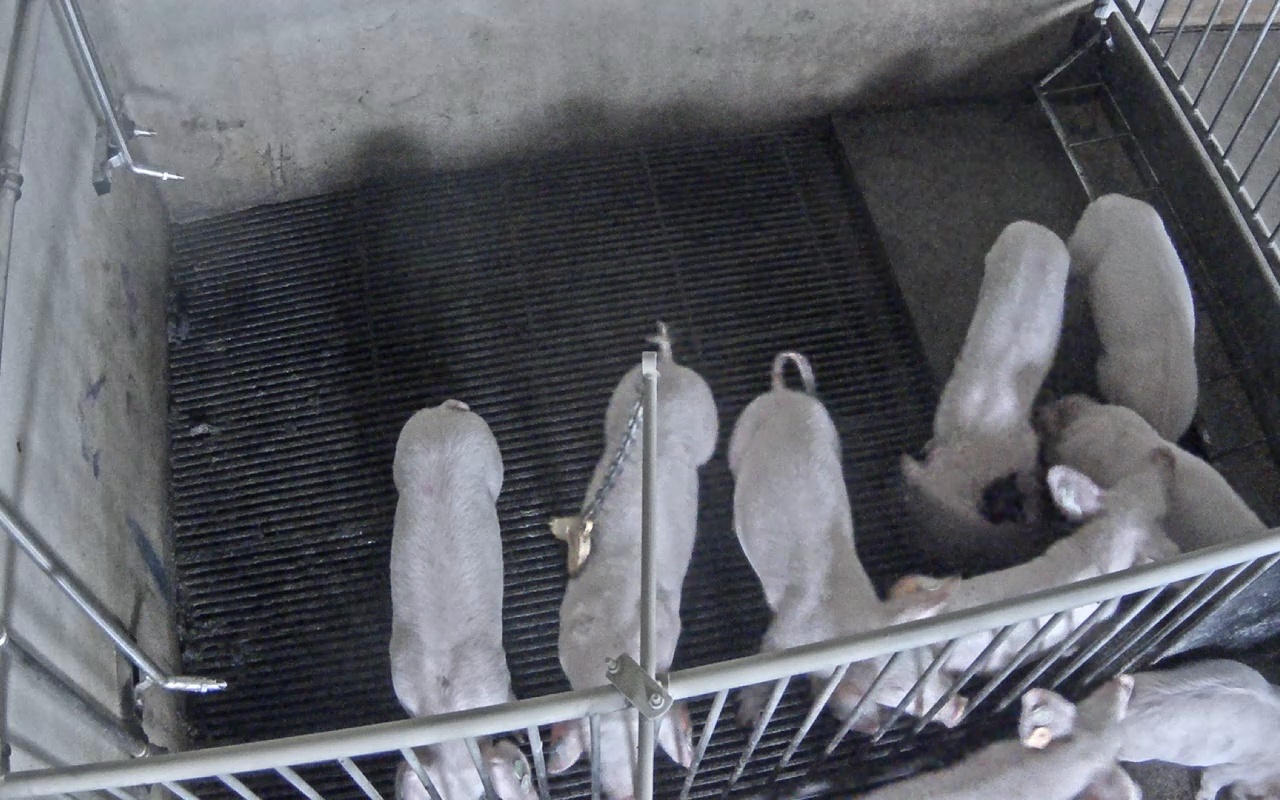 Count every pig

9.